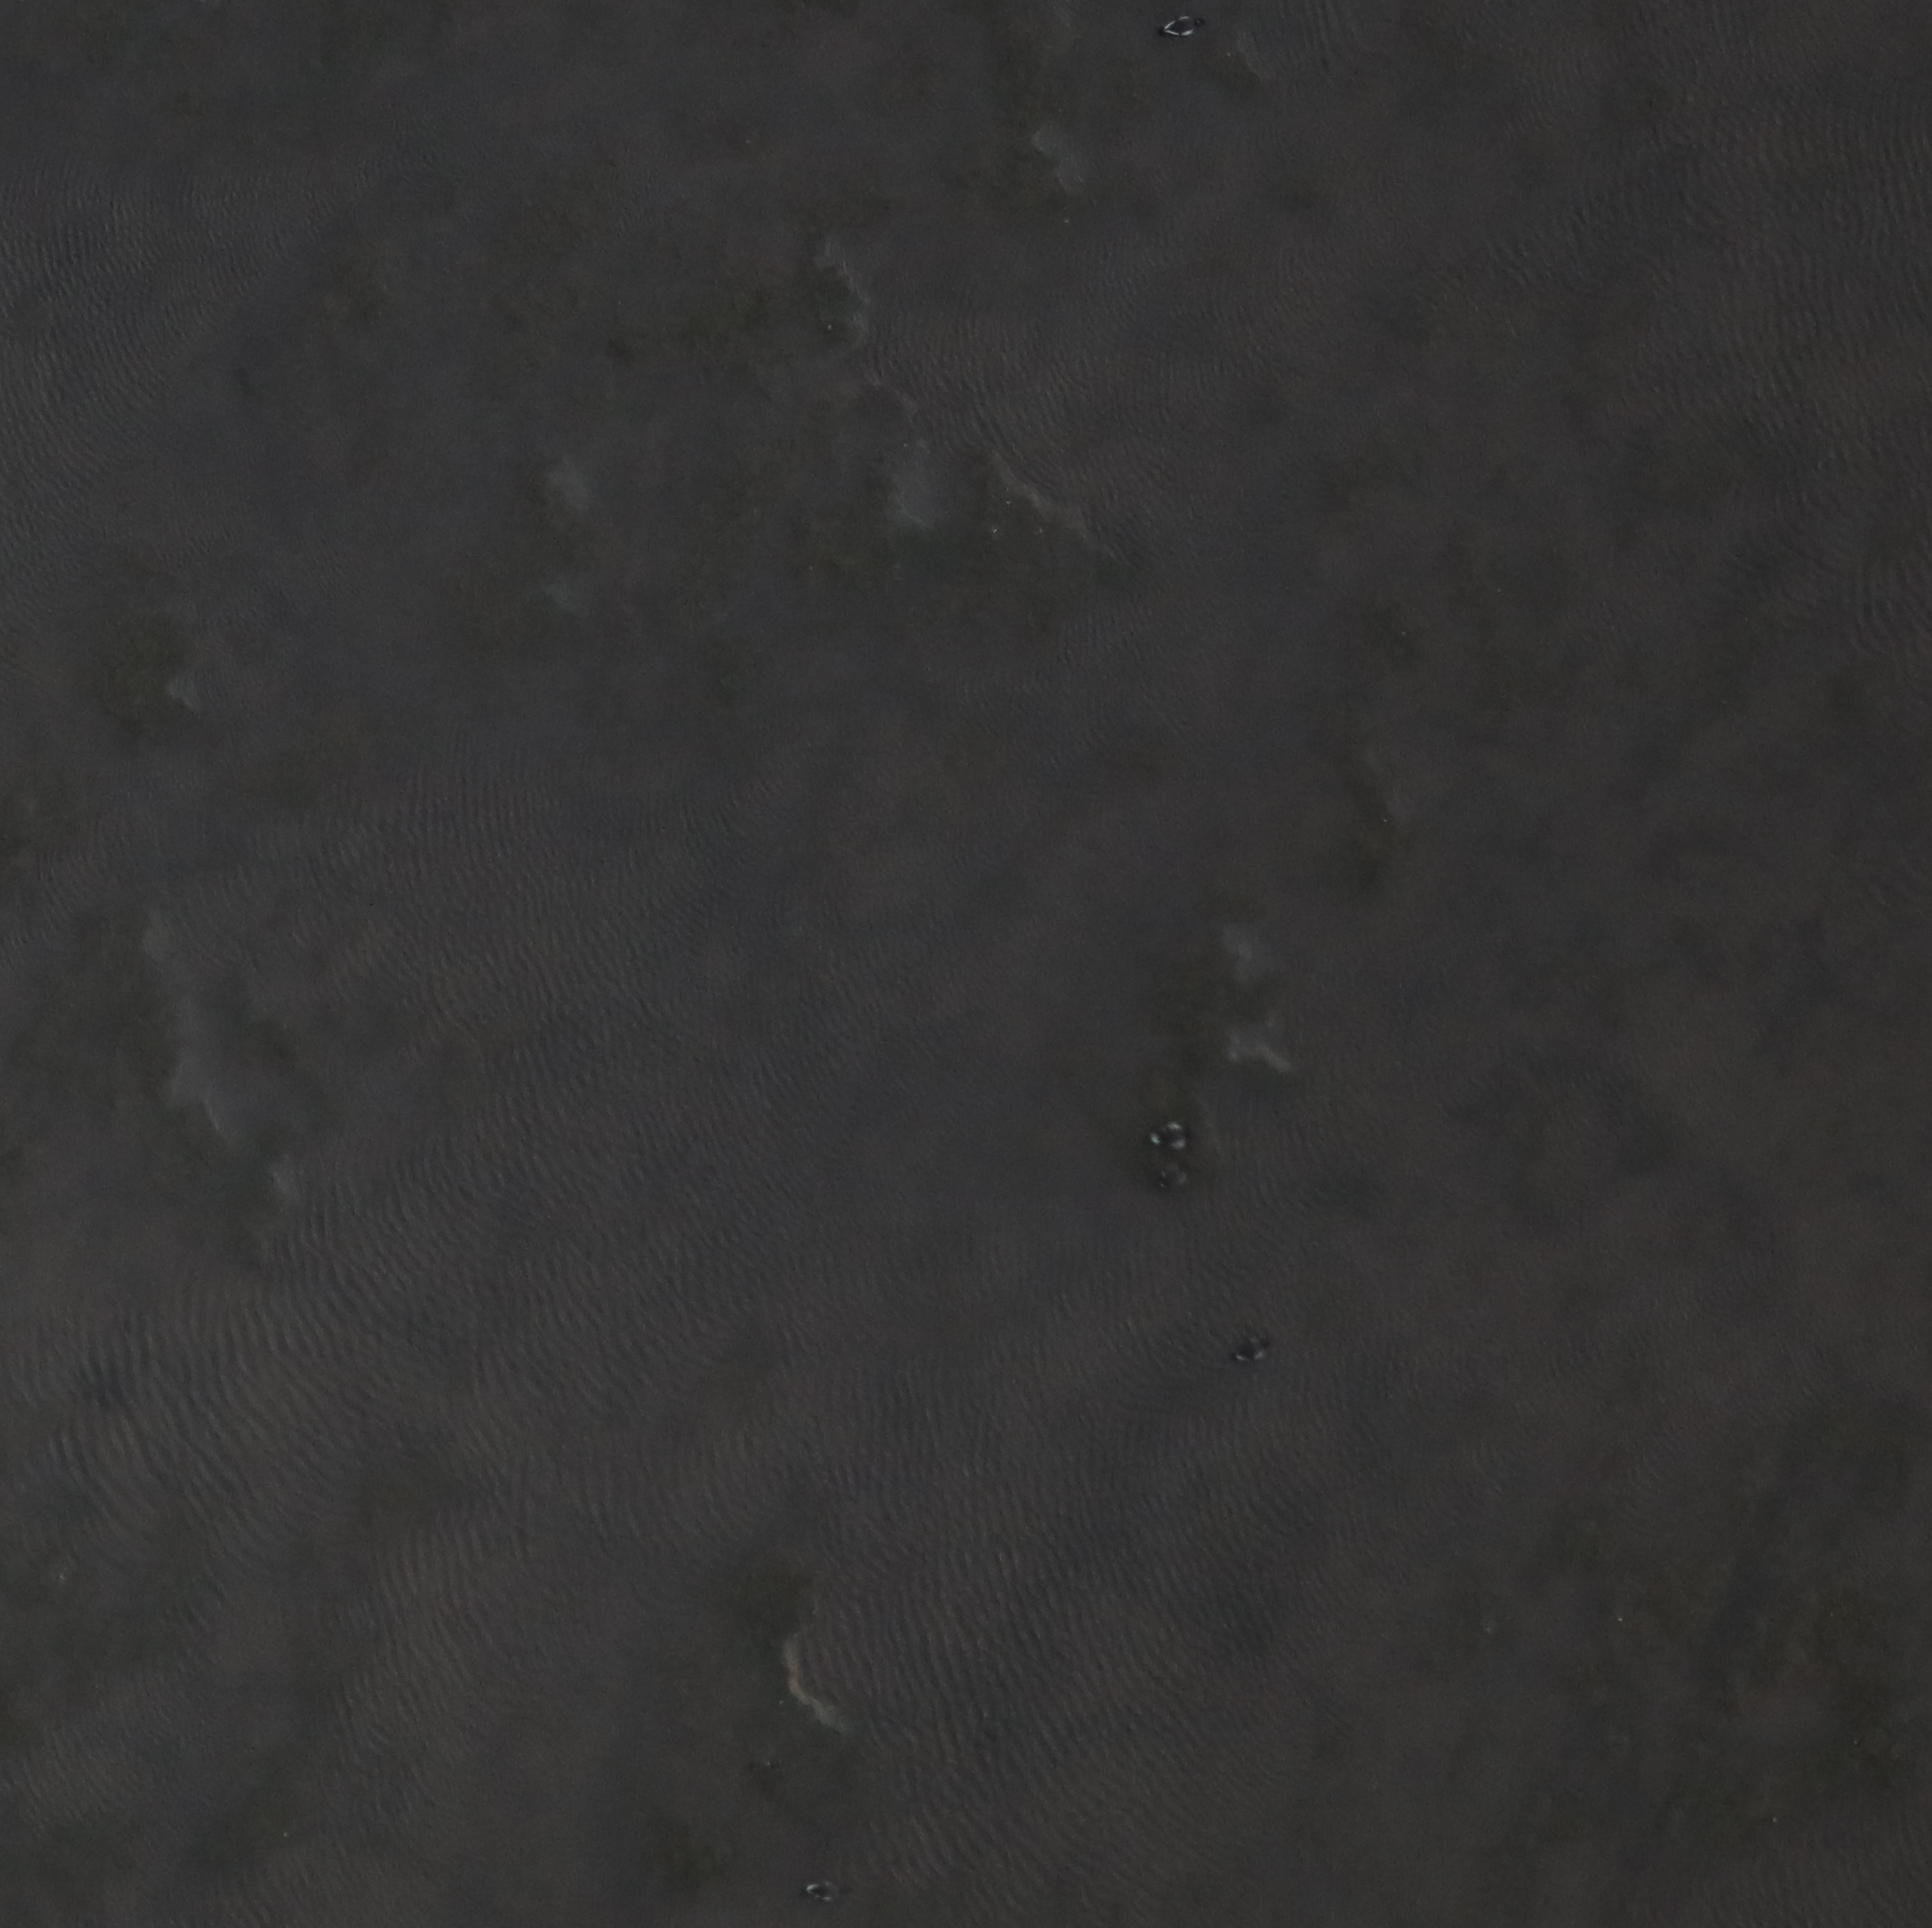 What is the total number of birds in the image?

5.